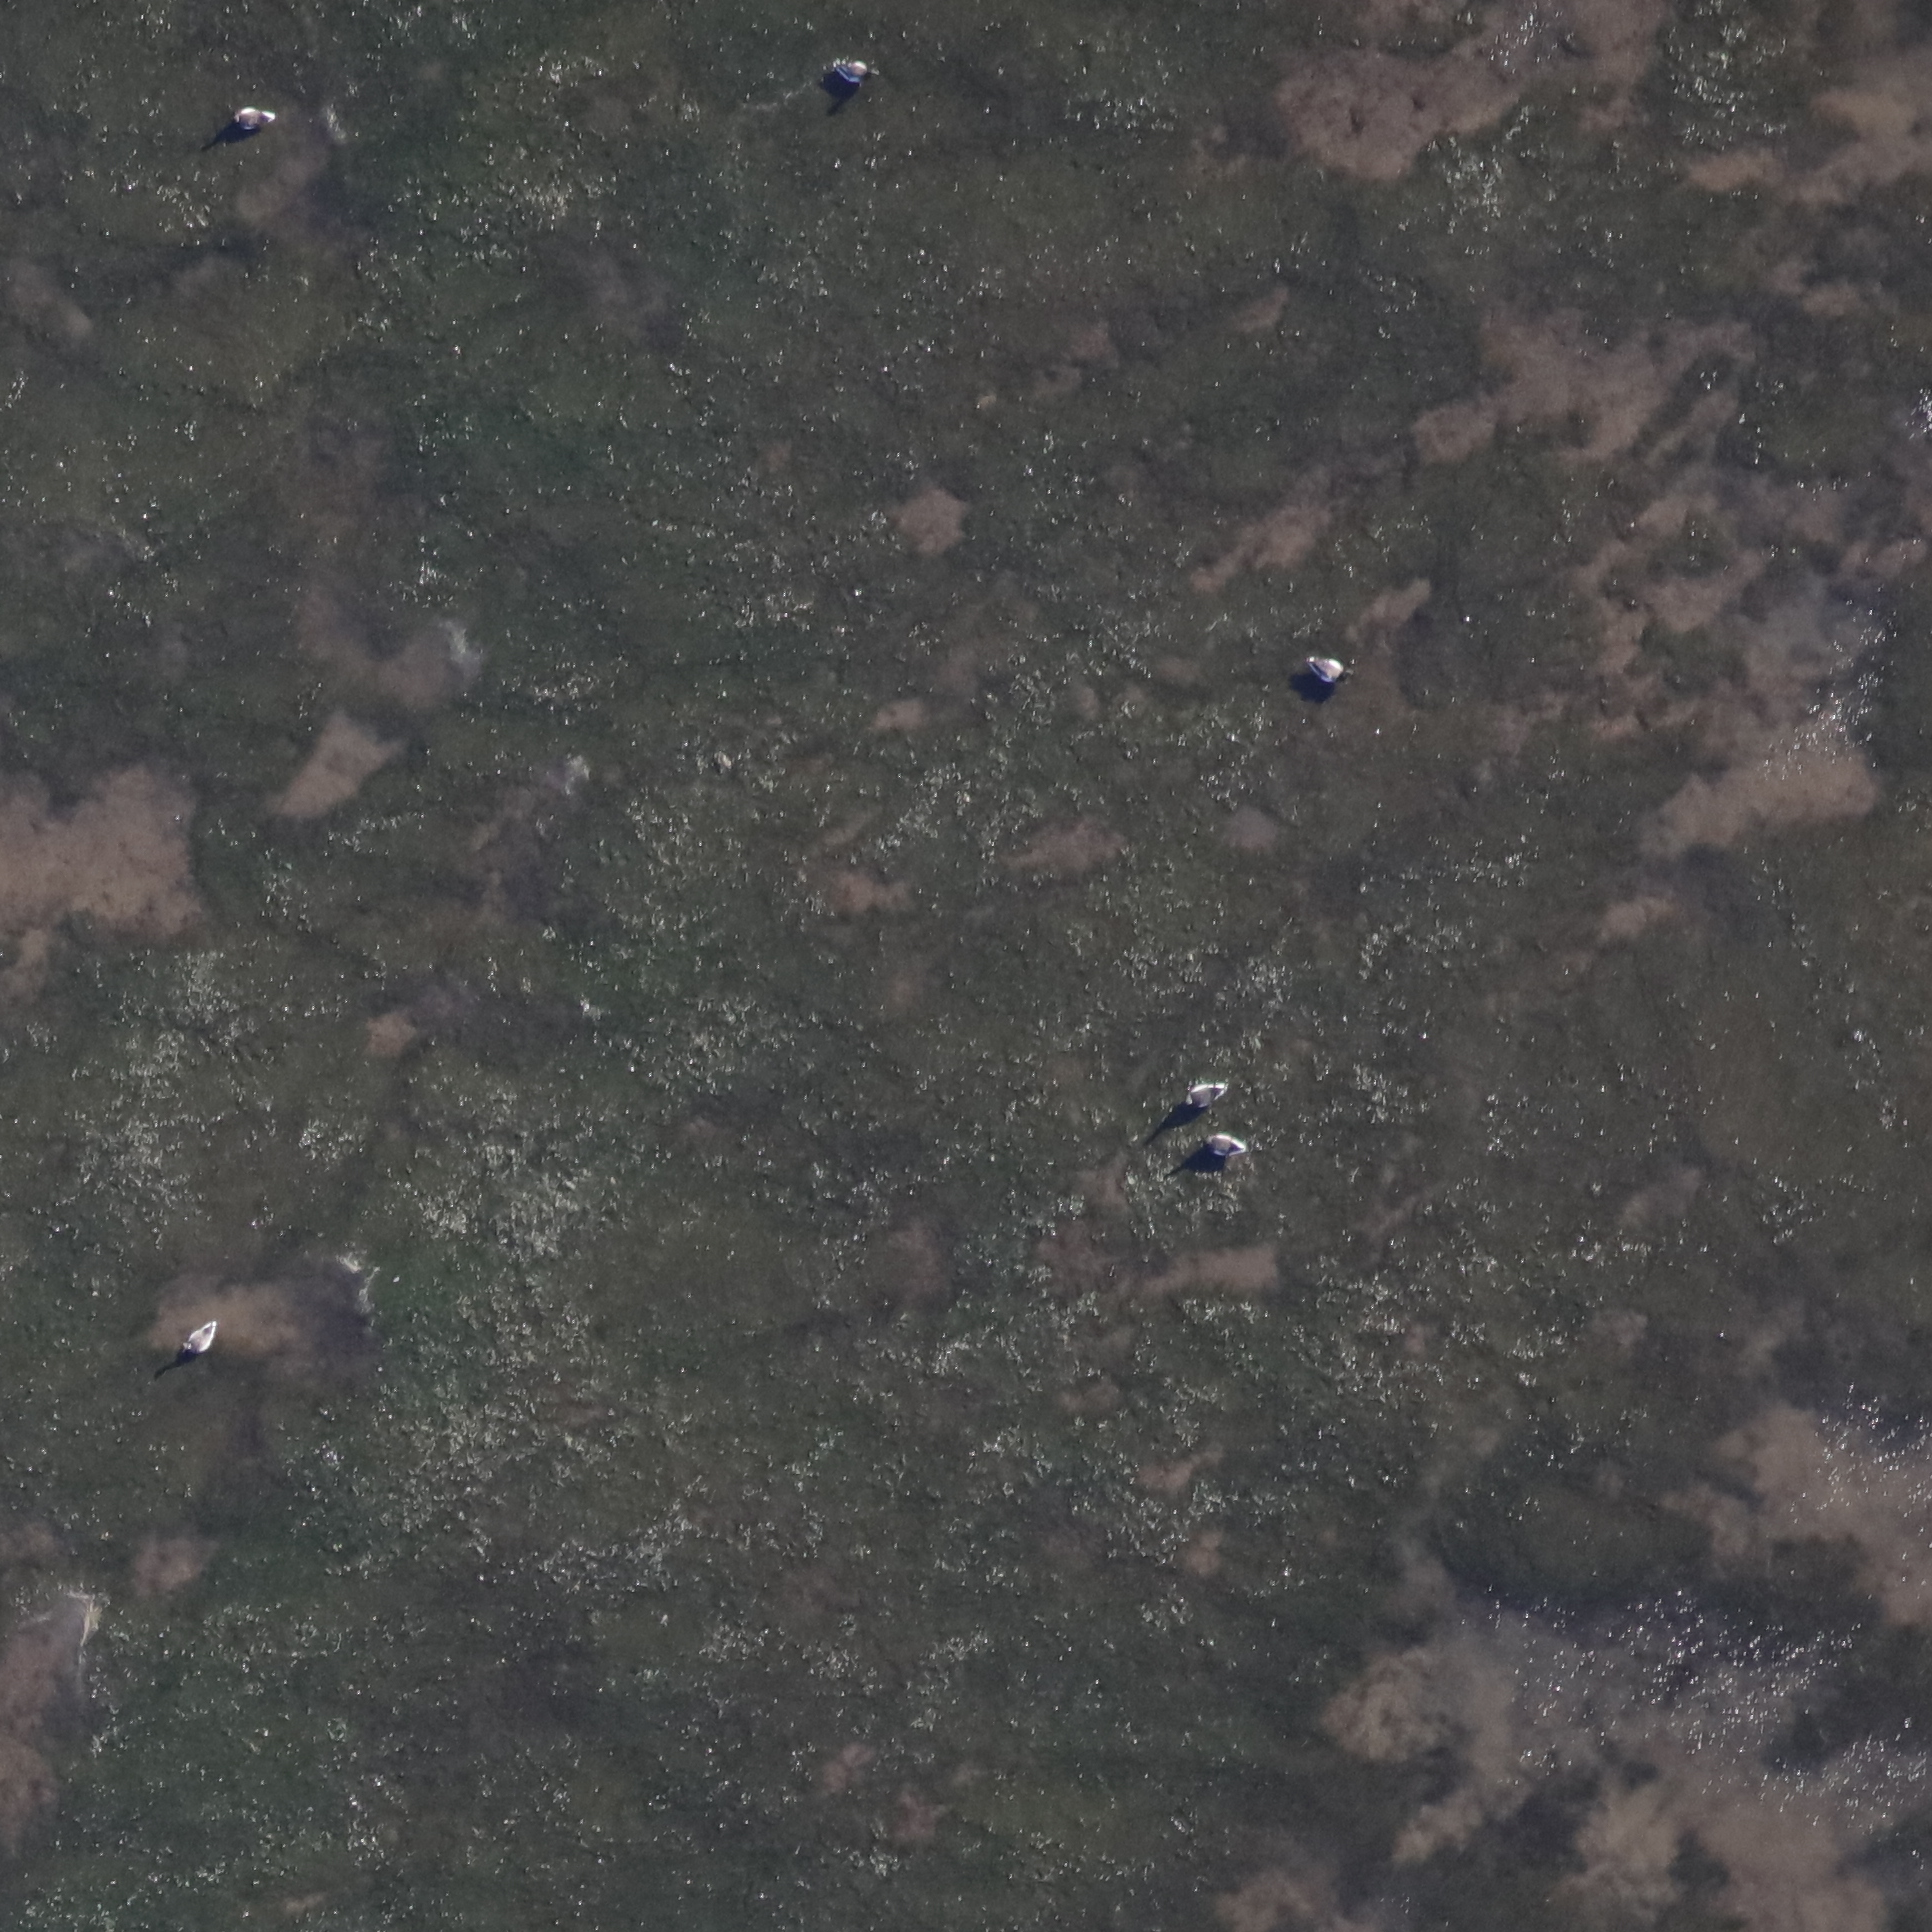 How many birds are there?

6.